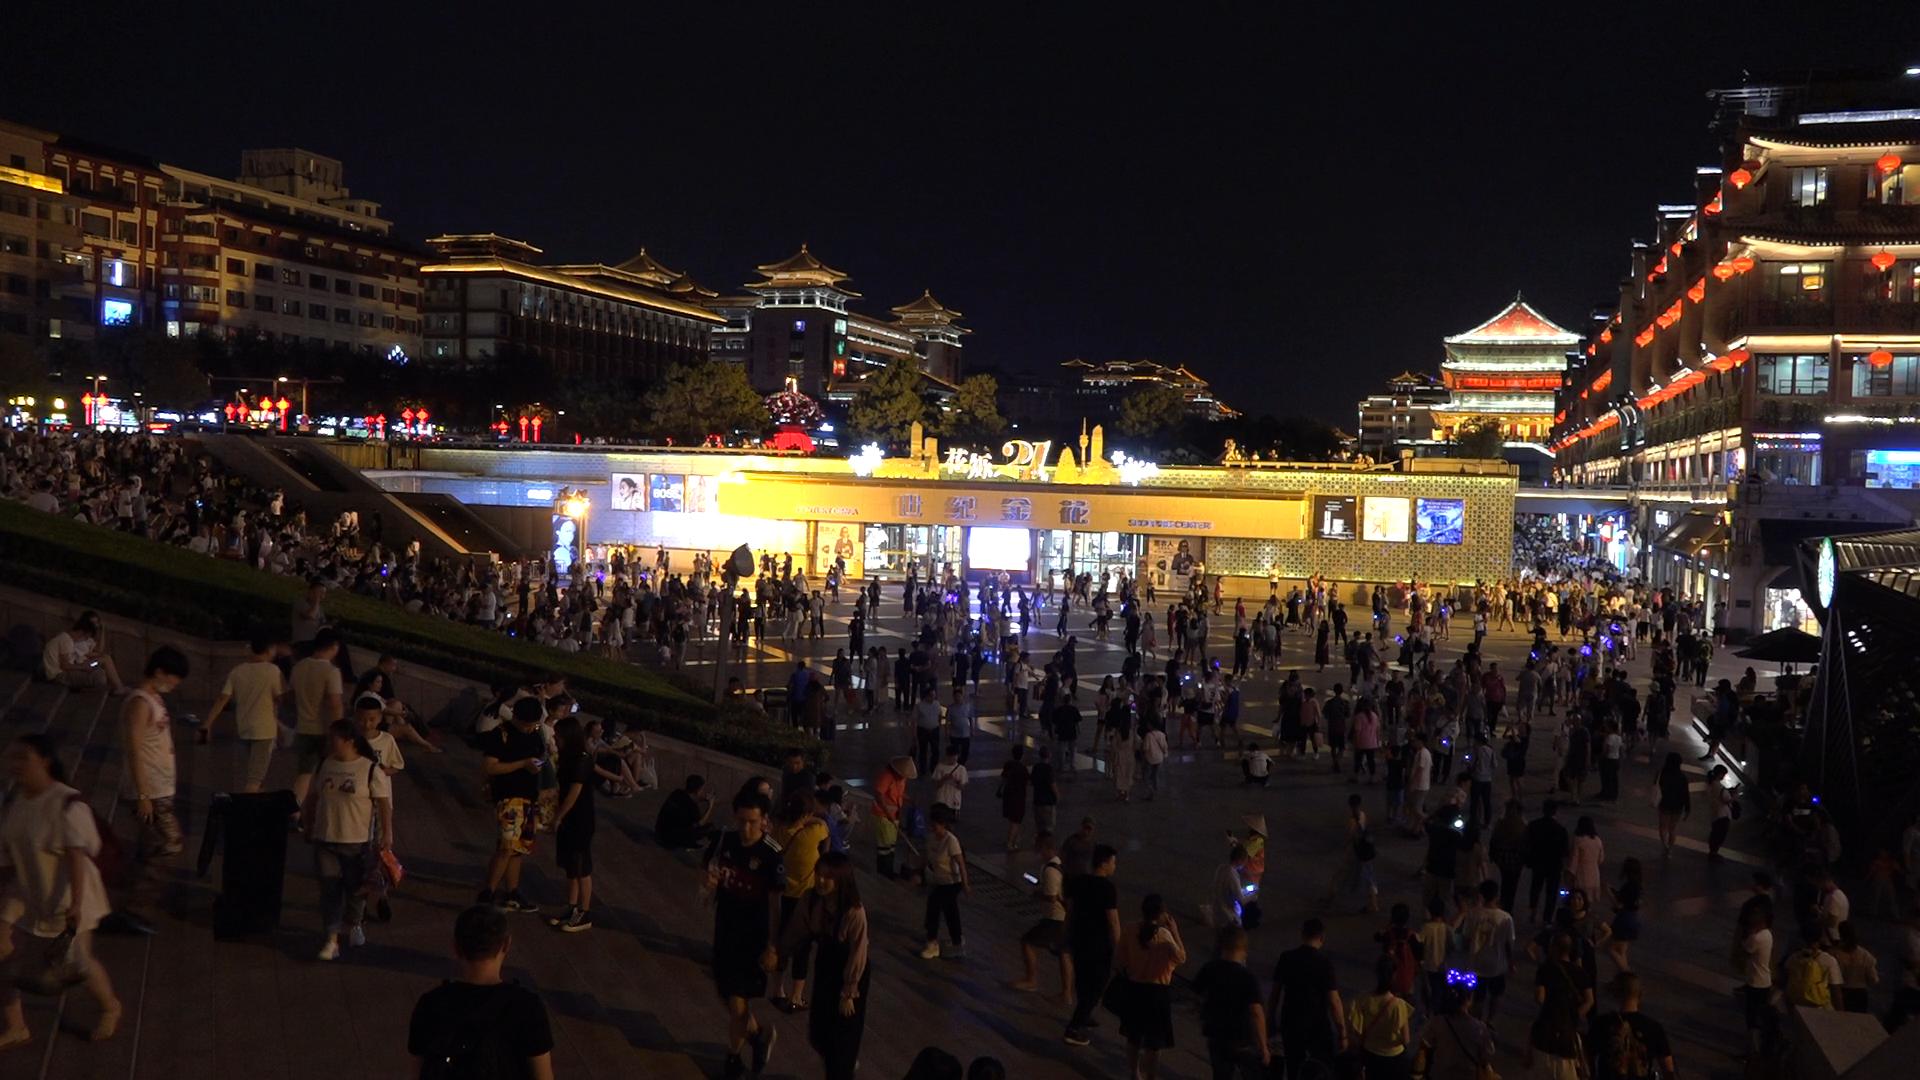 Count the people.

536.